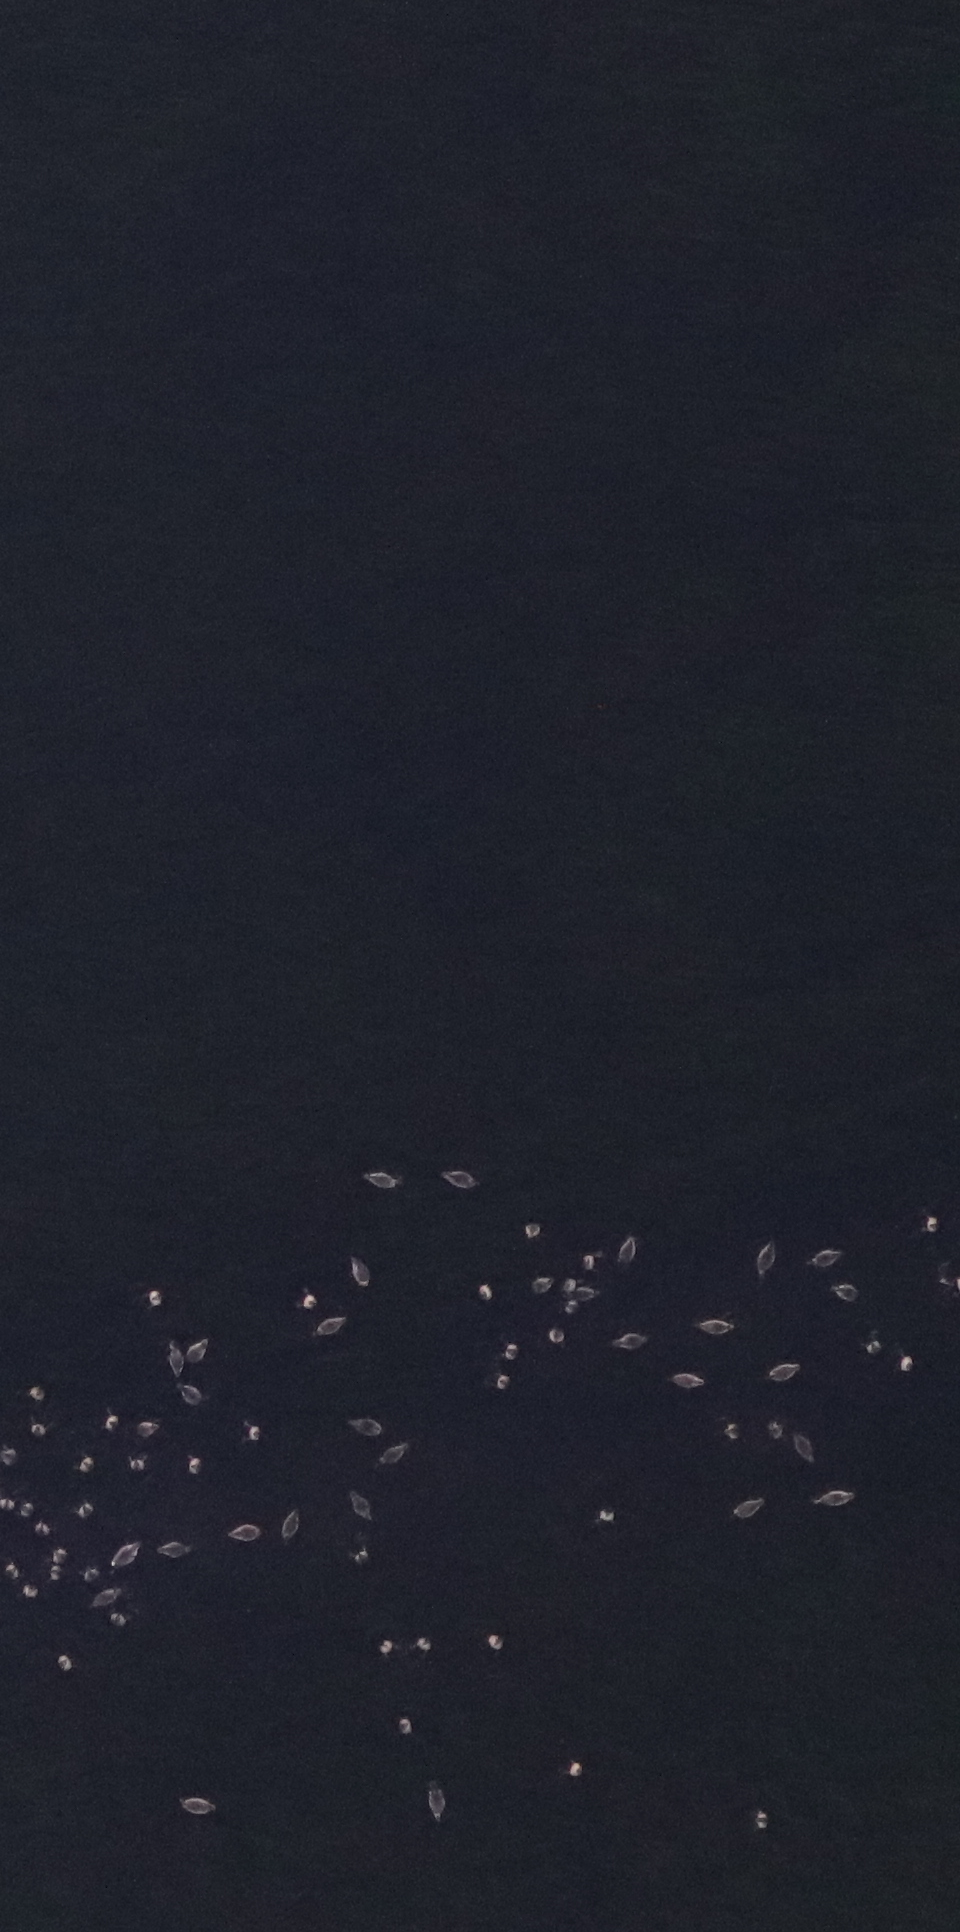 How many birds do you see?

73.